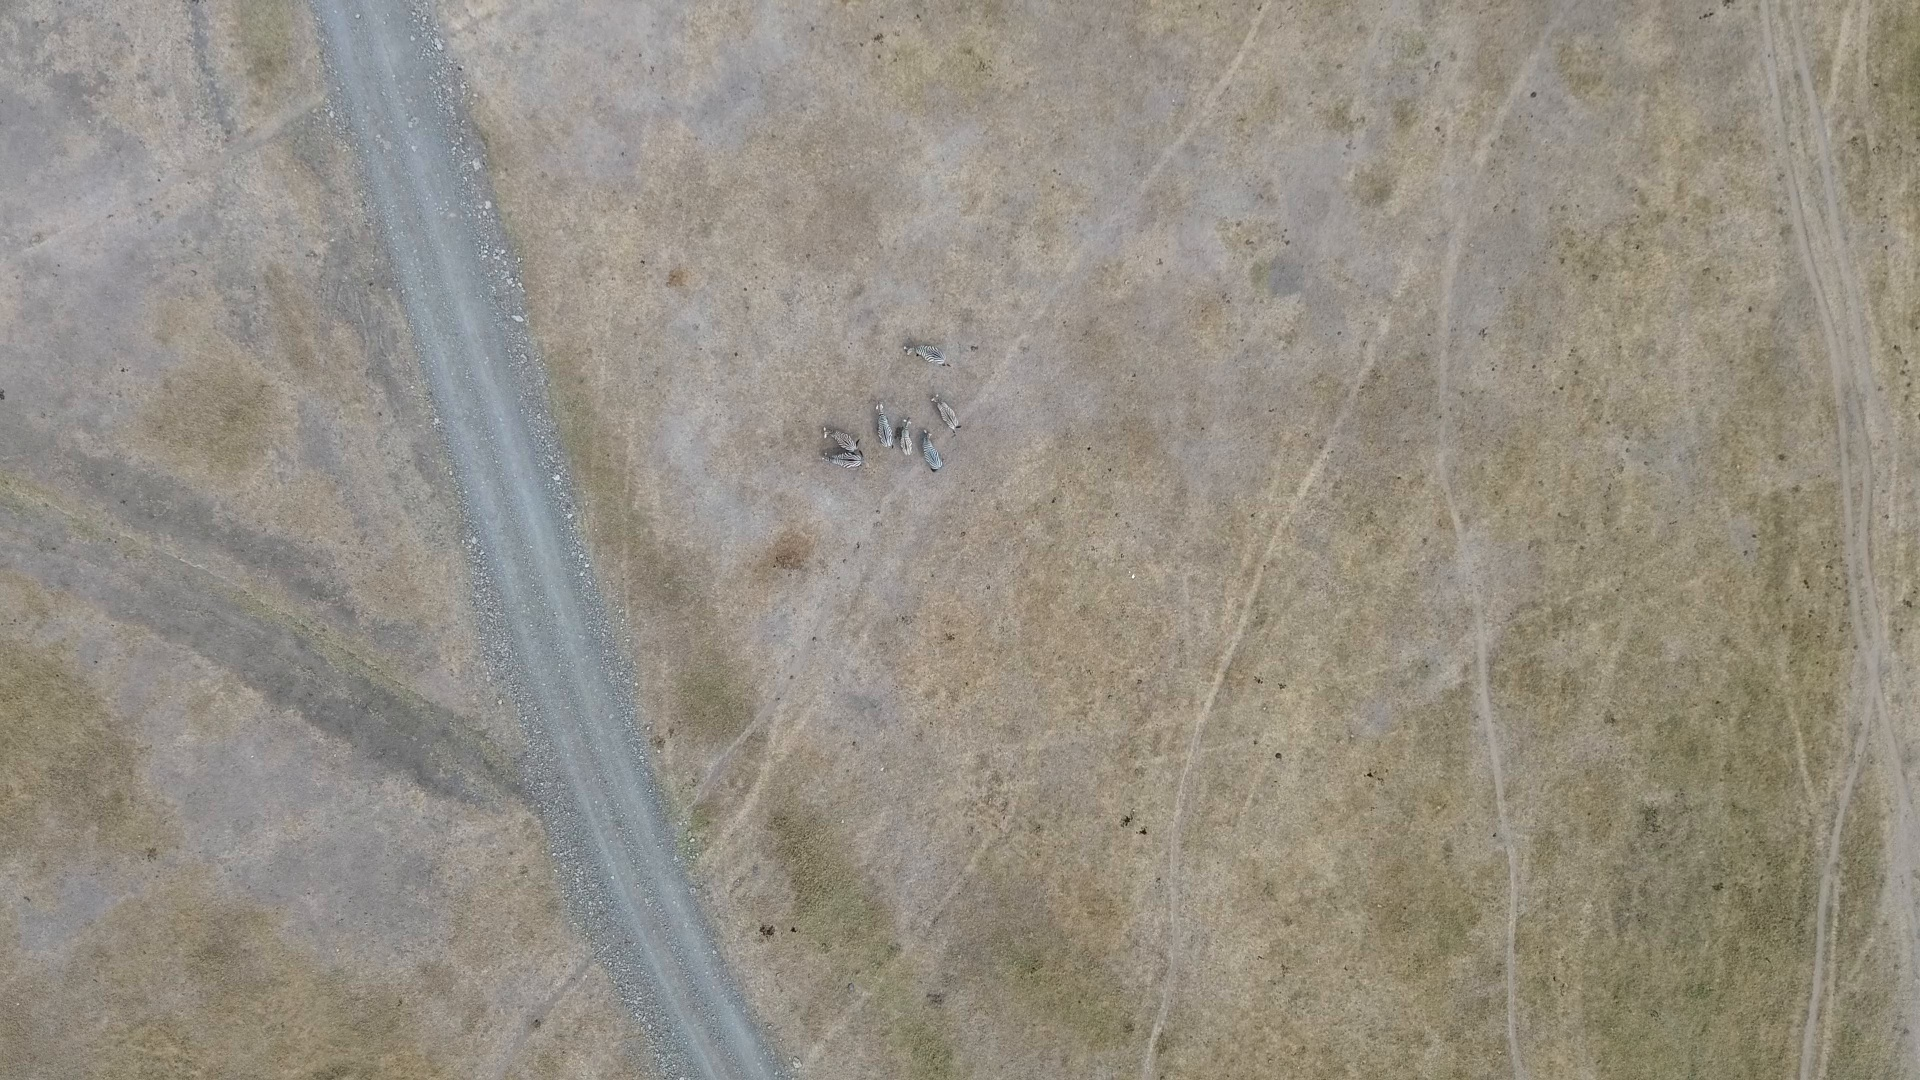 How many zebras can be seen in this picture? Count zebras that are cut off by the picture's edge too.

7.